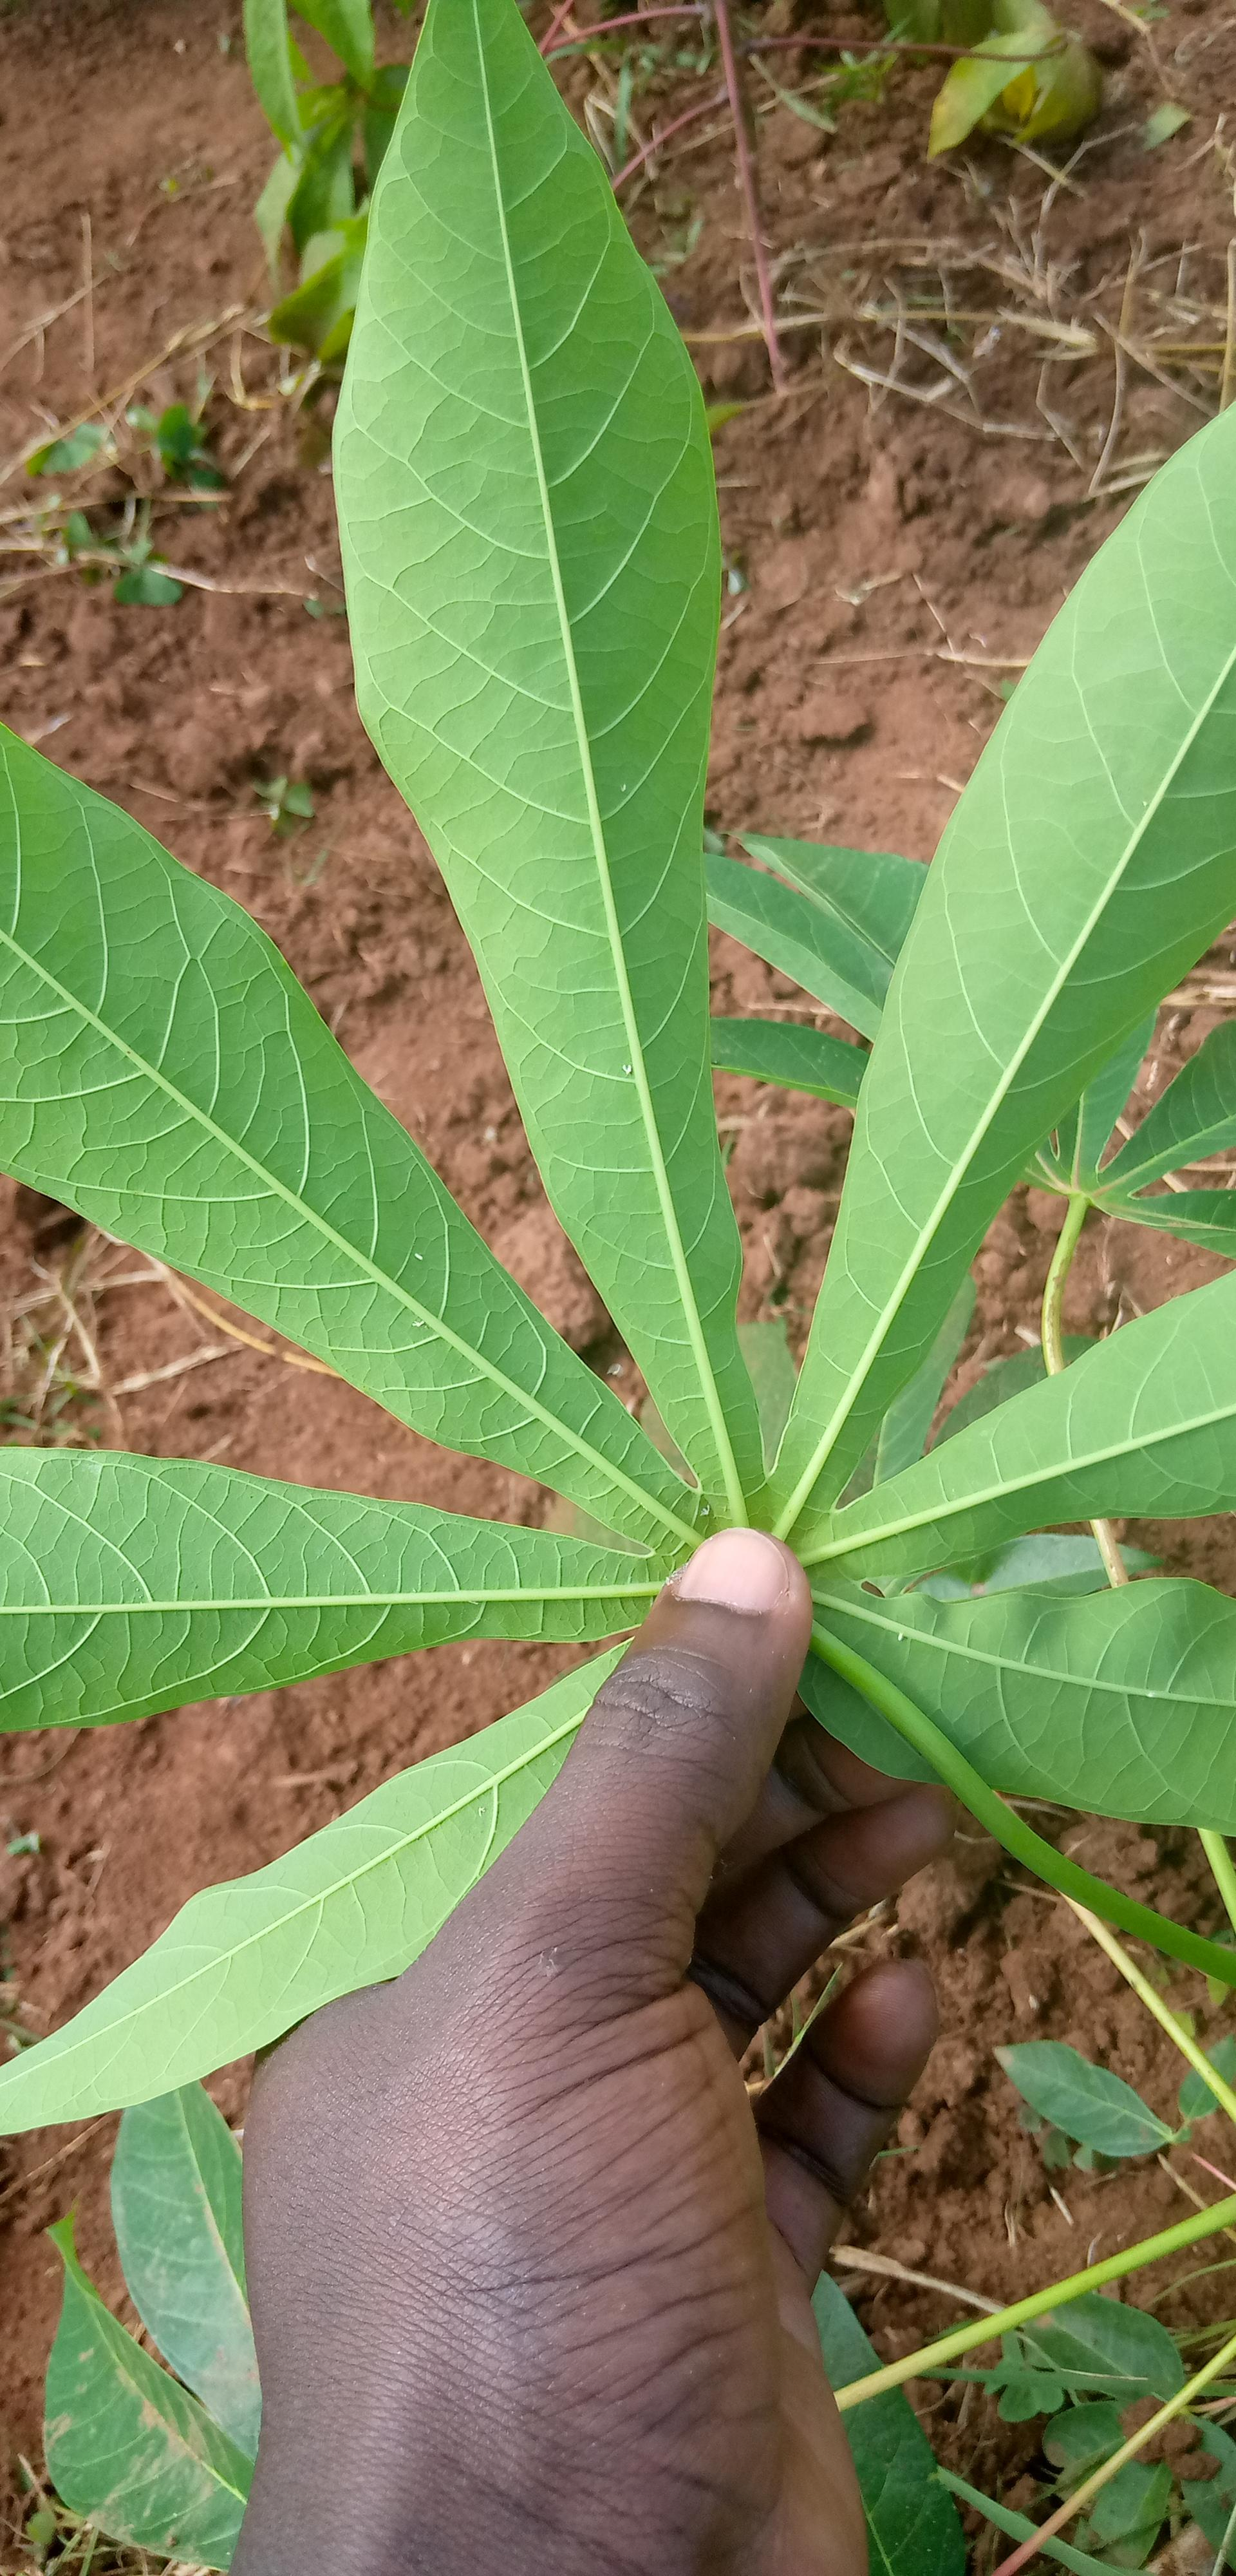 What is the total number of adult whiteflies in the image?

7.